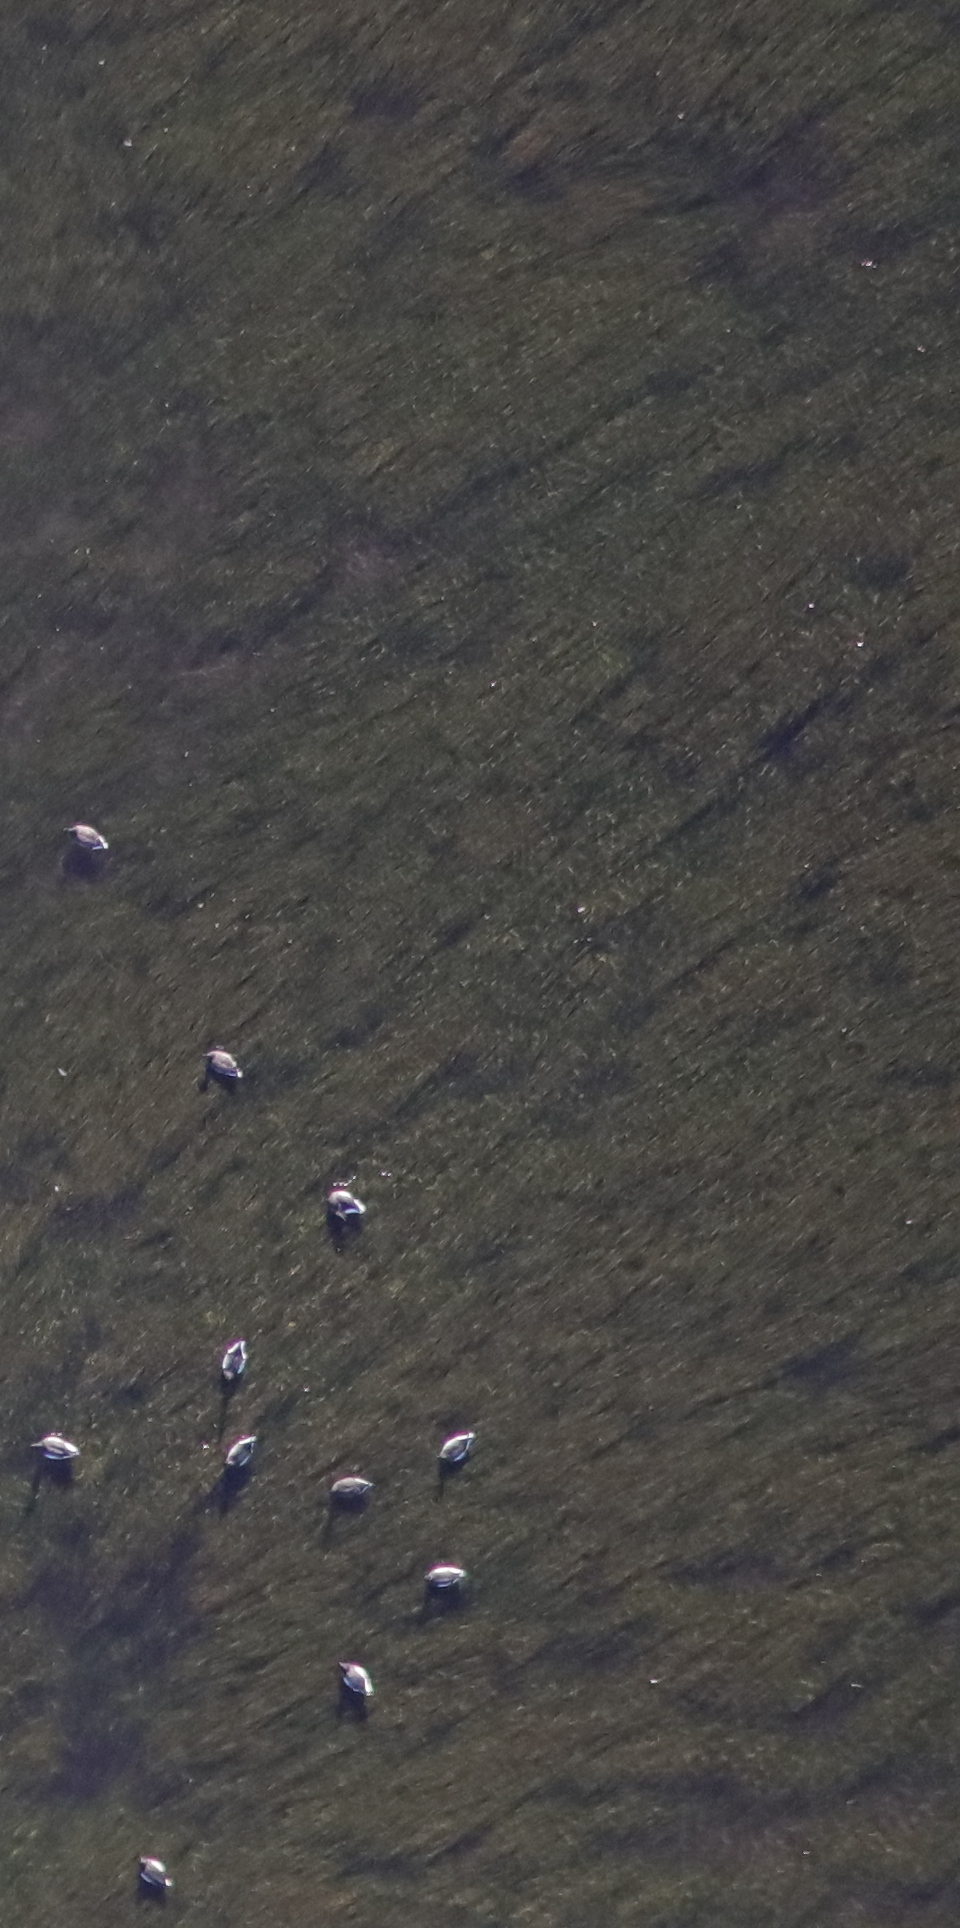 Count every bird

11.